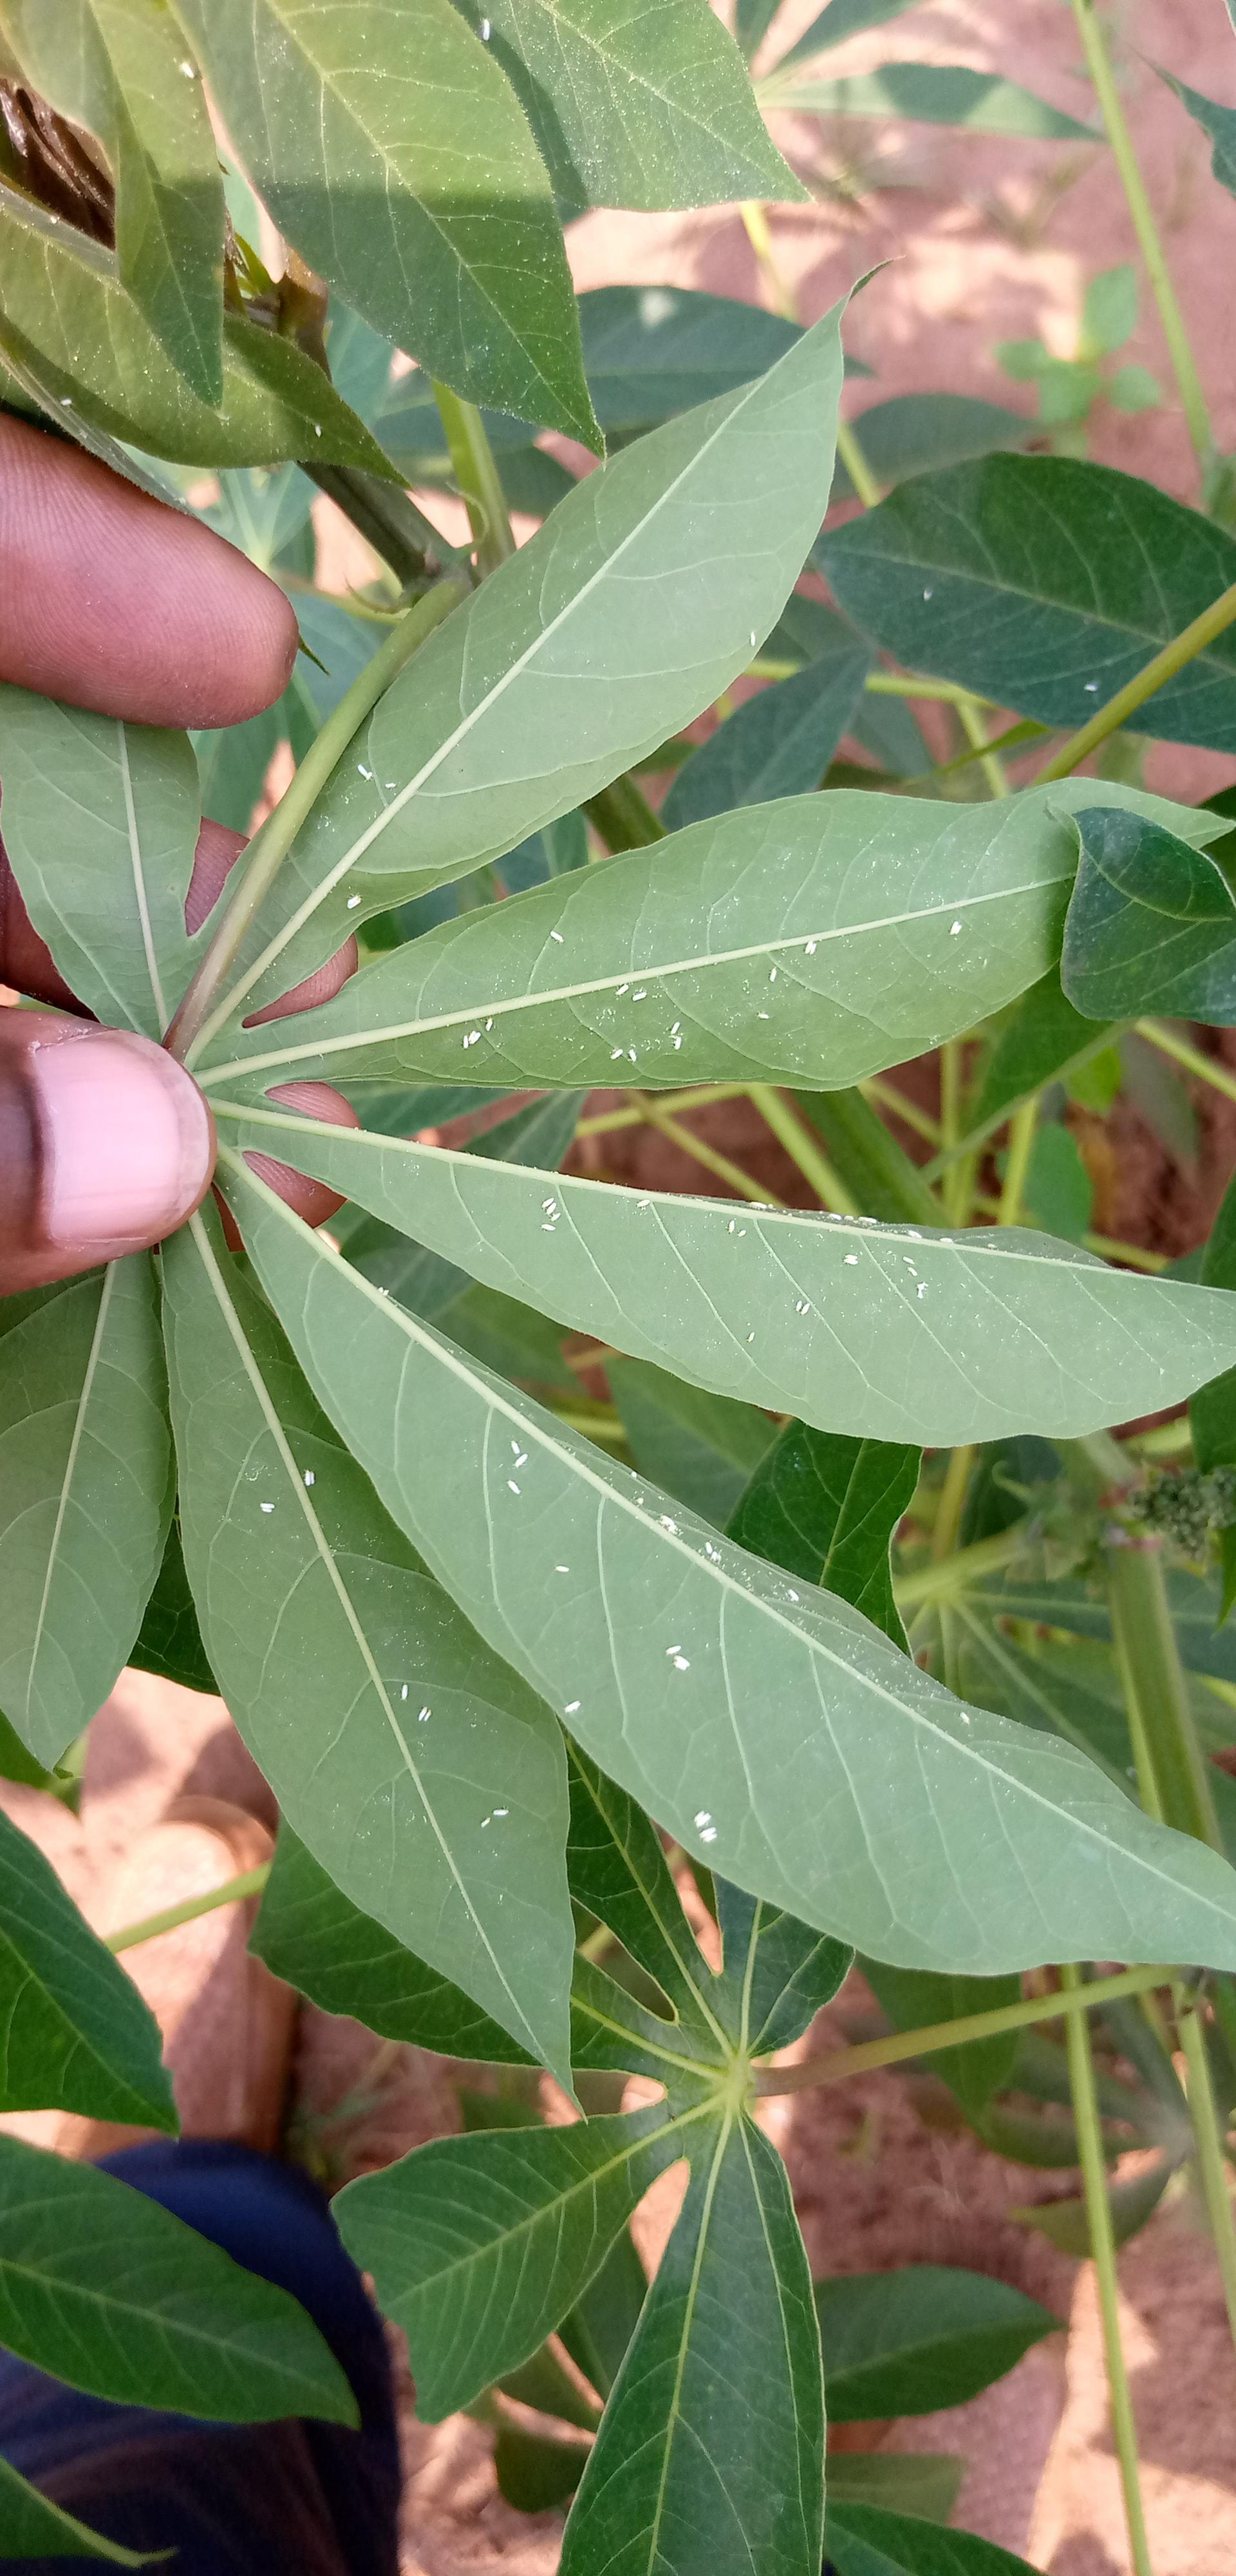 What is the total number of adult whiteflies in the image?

75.